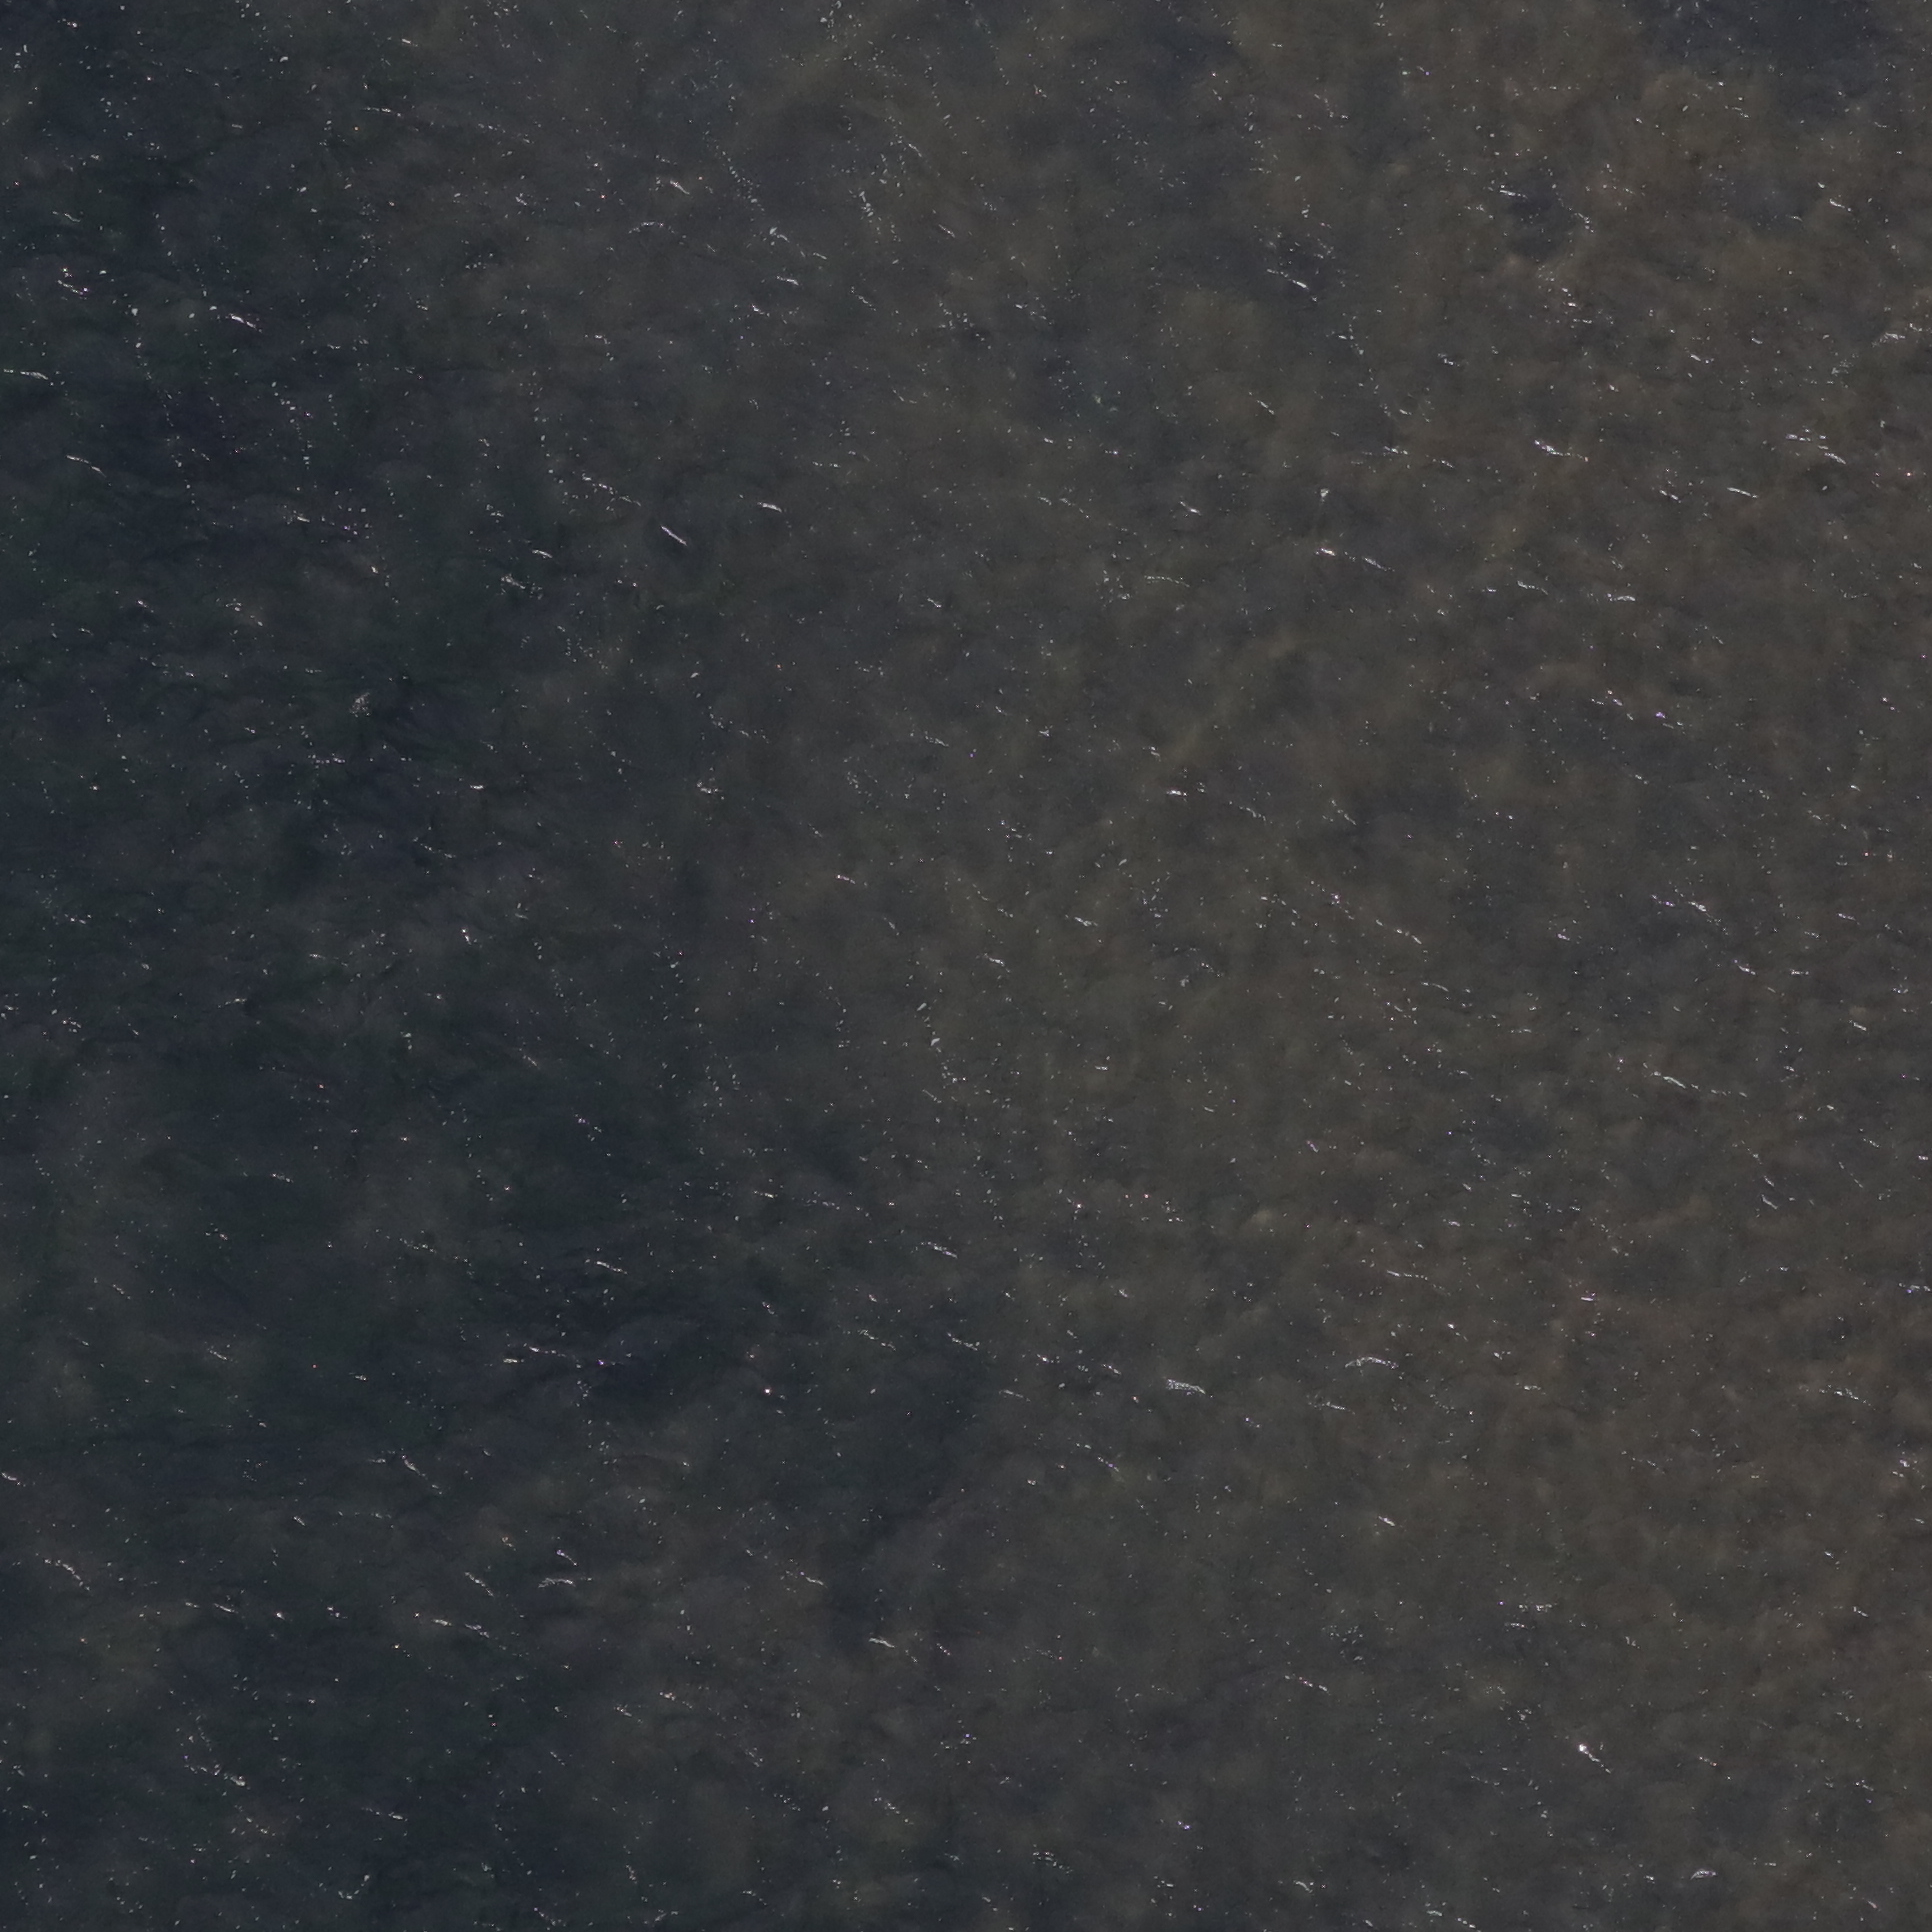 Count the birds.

0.